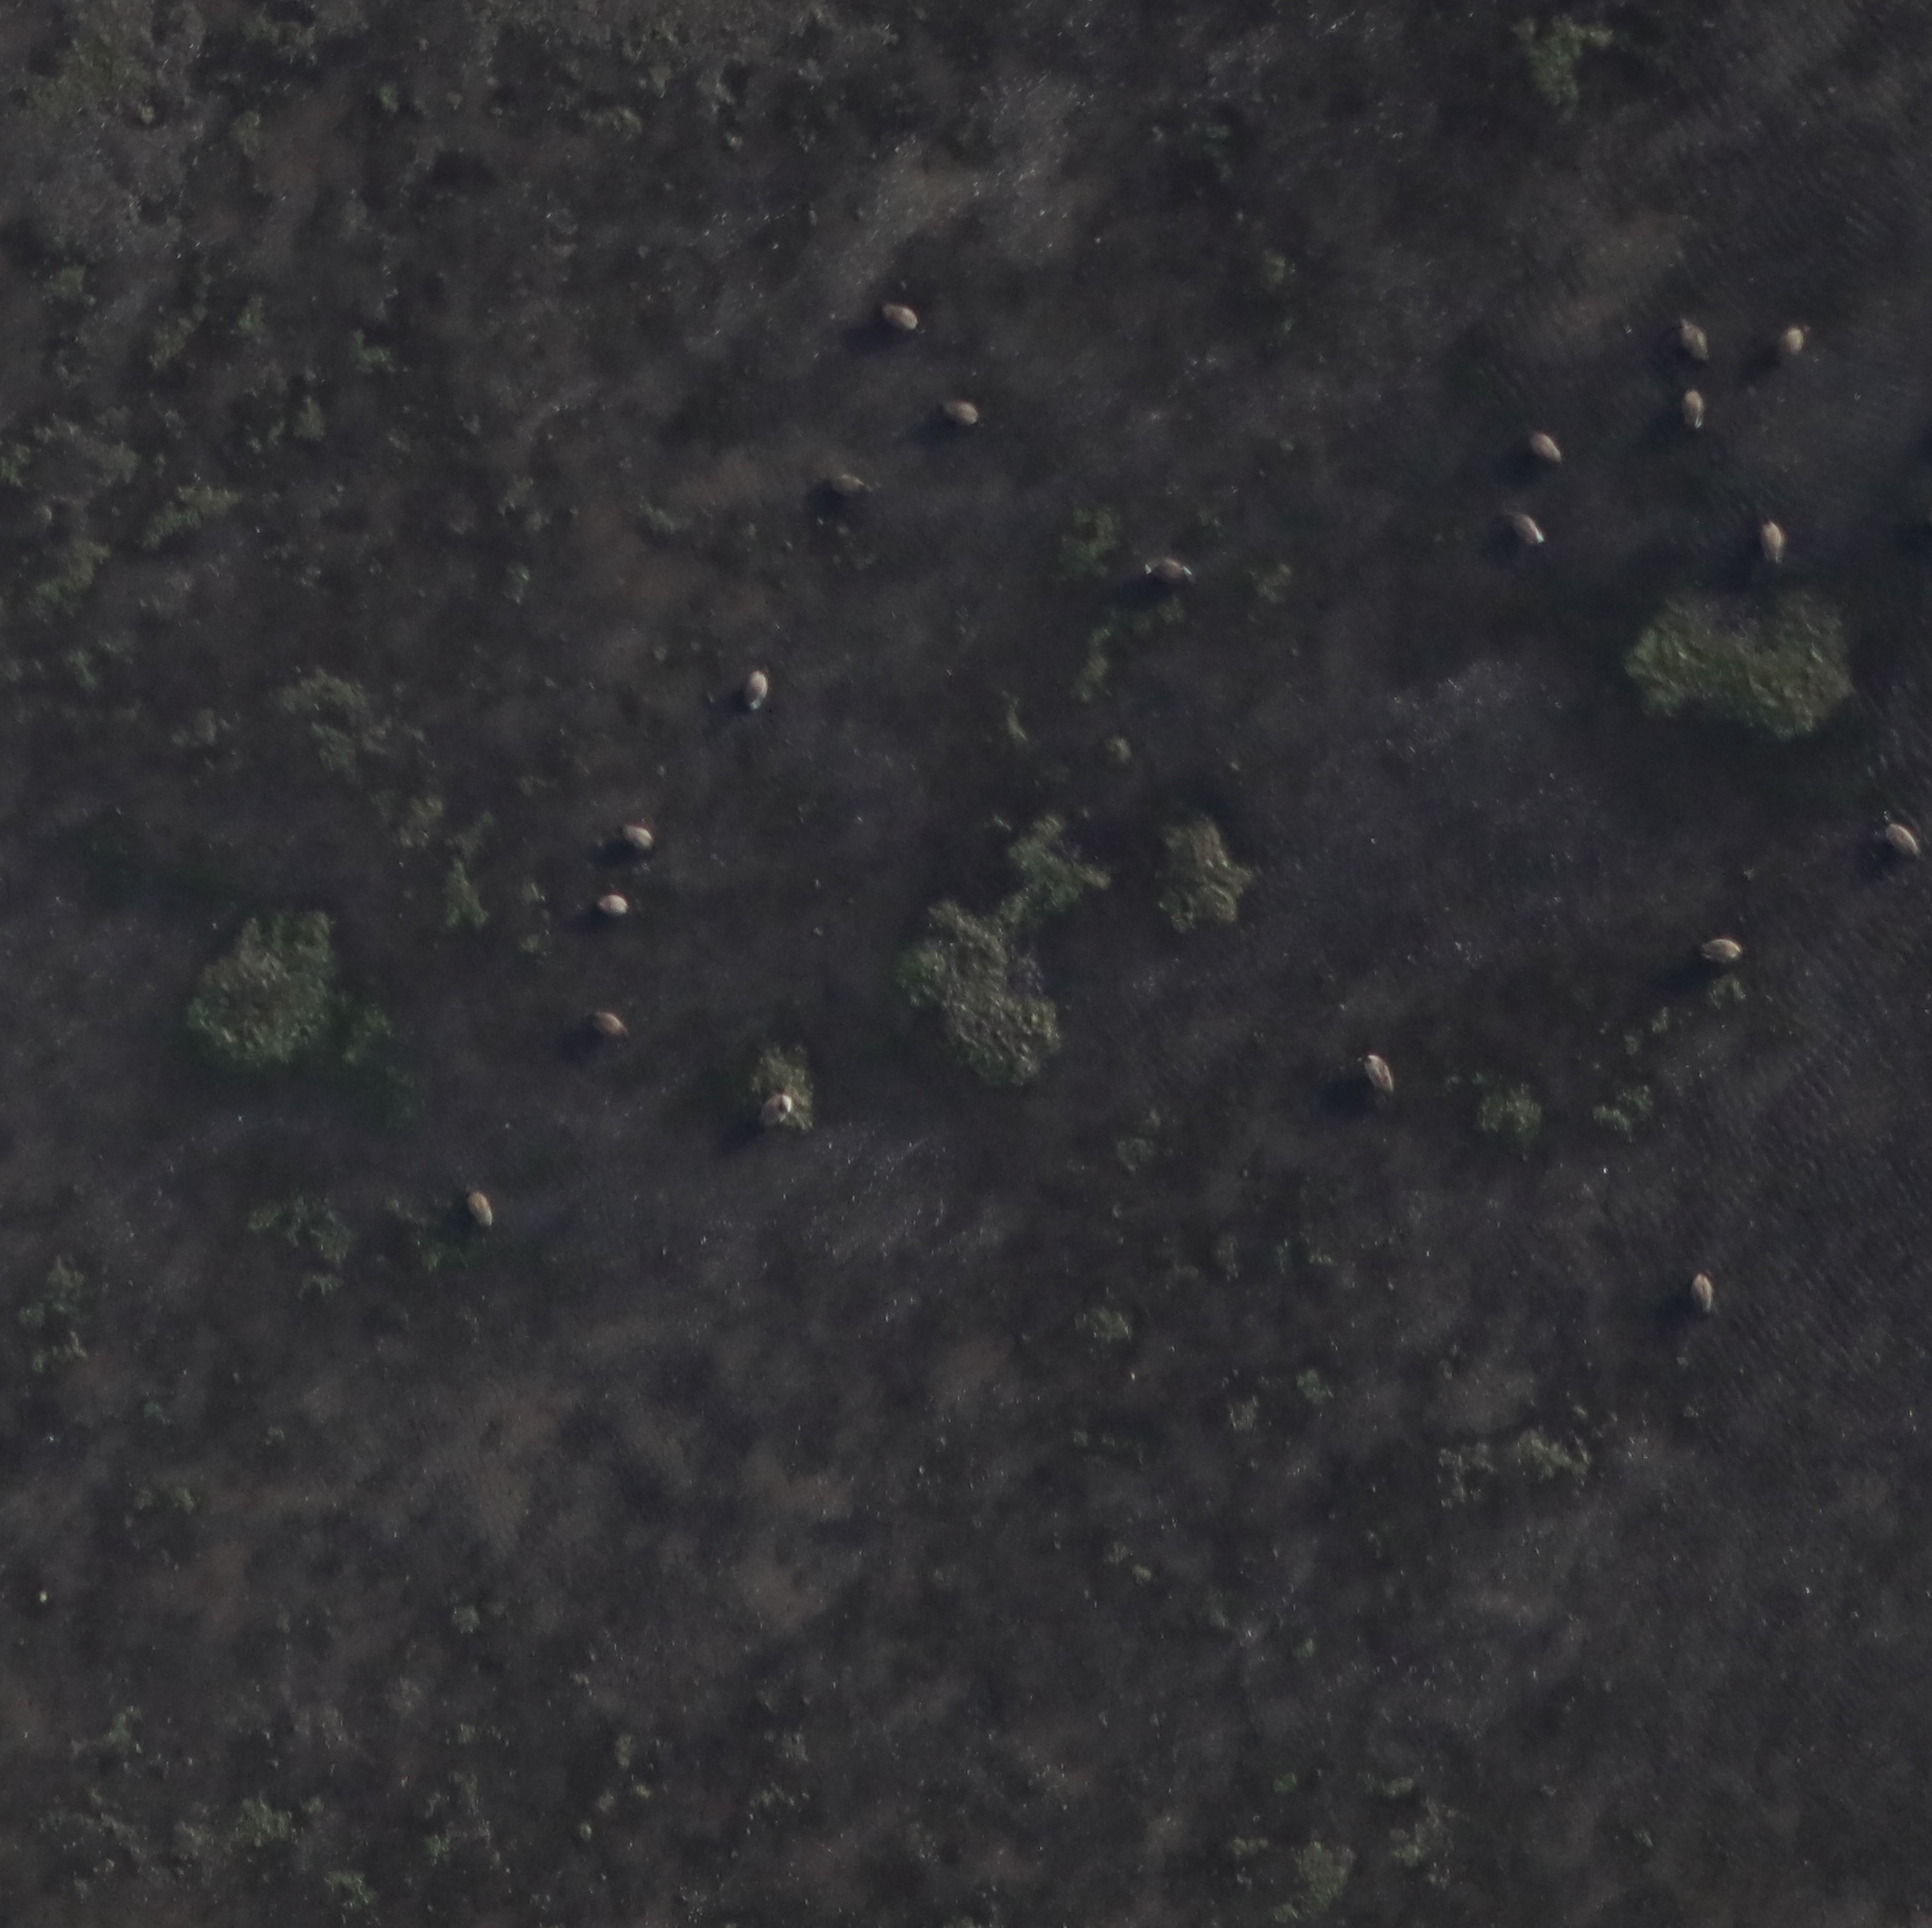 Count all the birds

20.